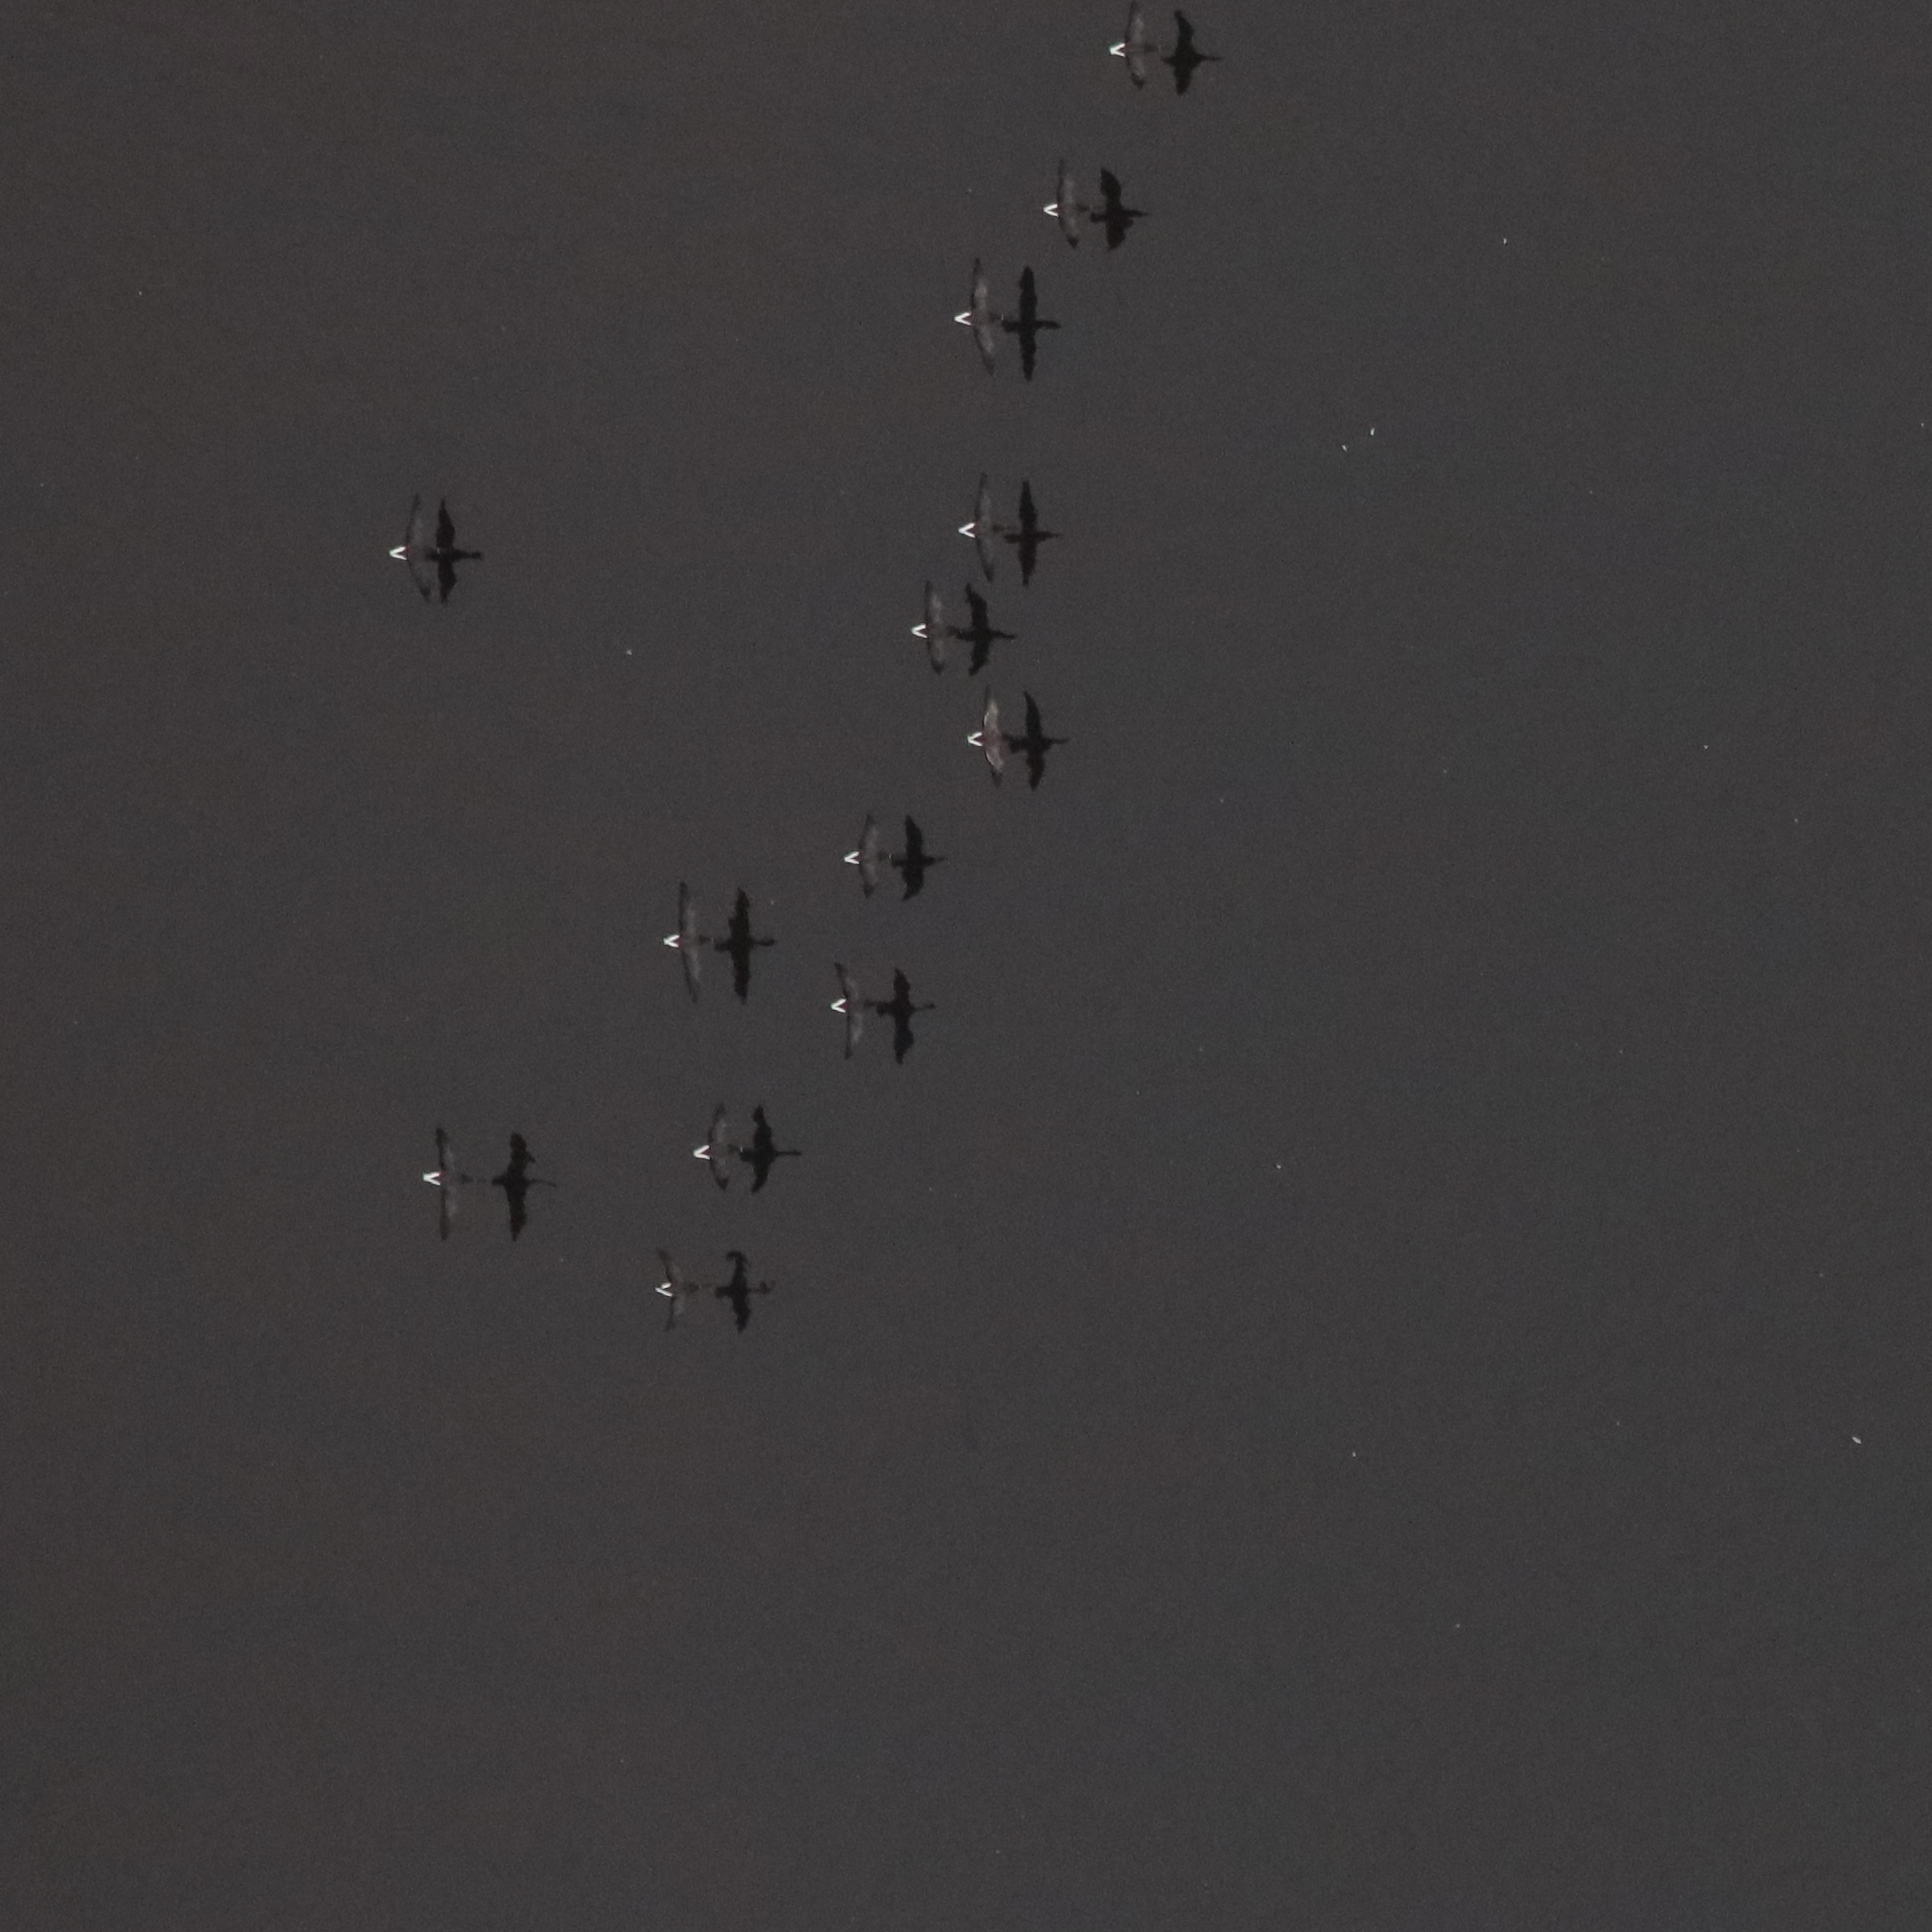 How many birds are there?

13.